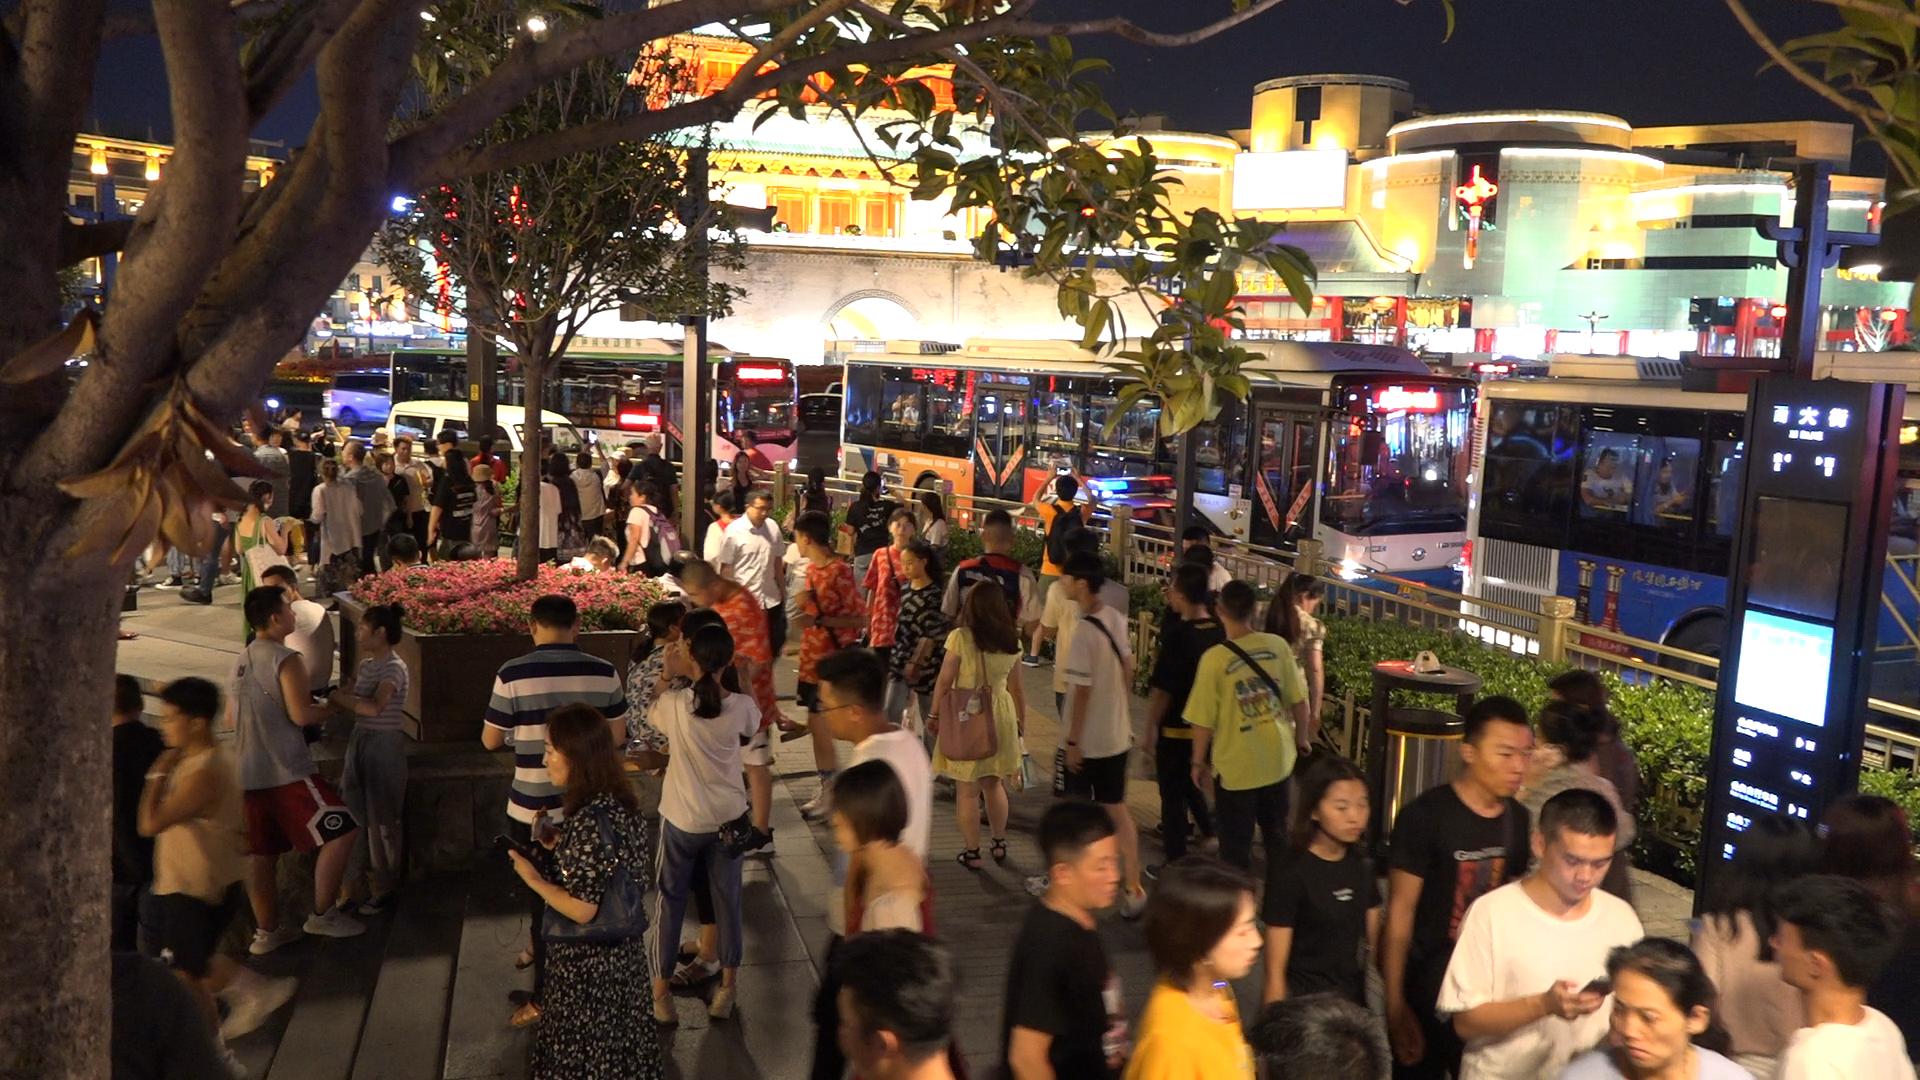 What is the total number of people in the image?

95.